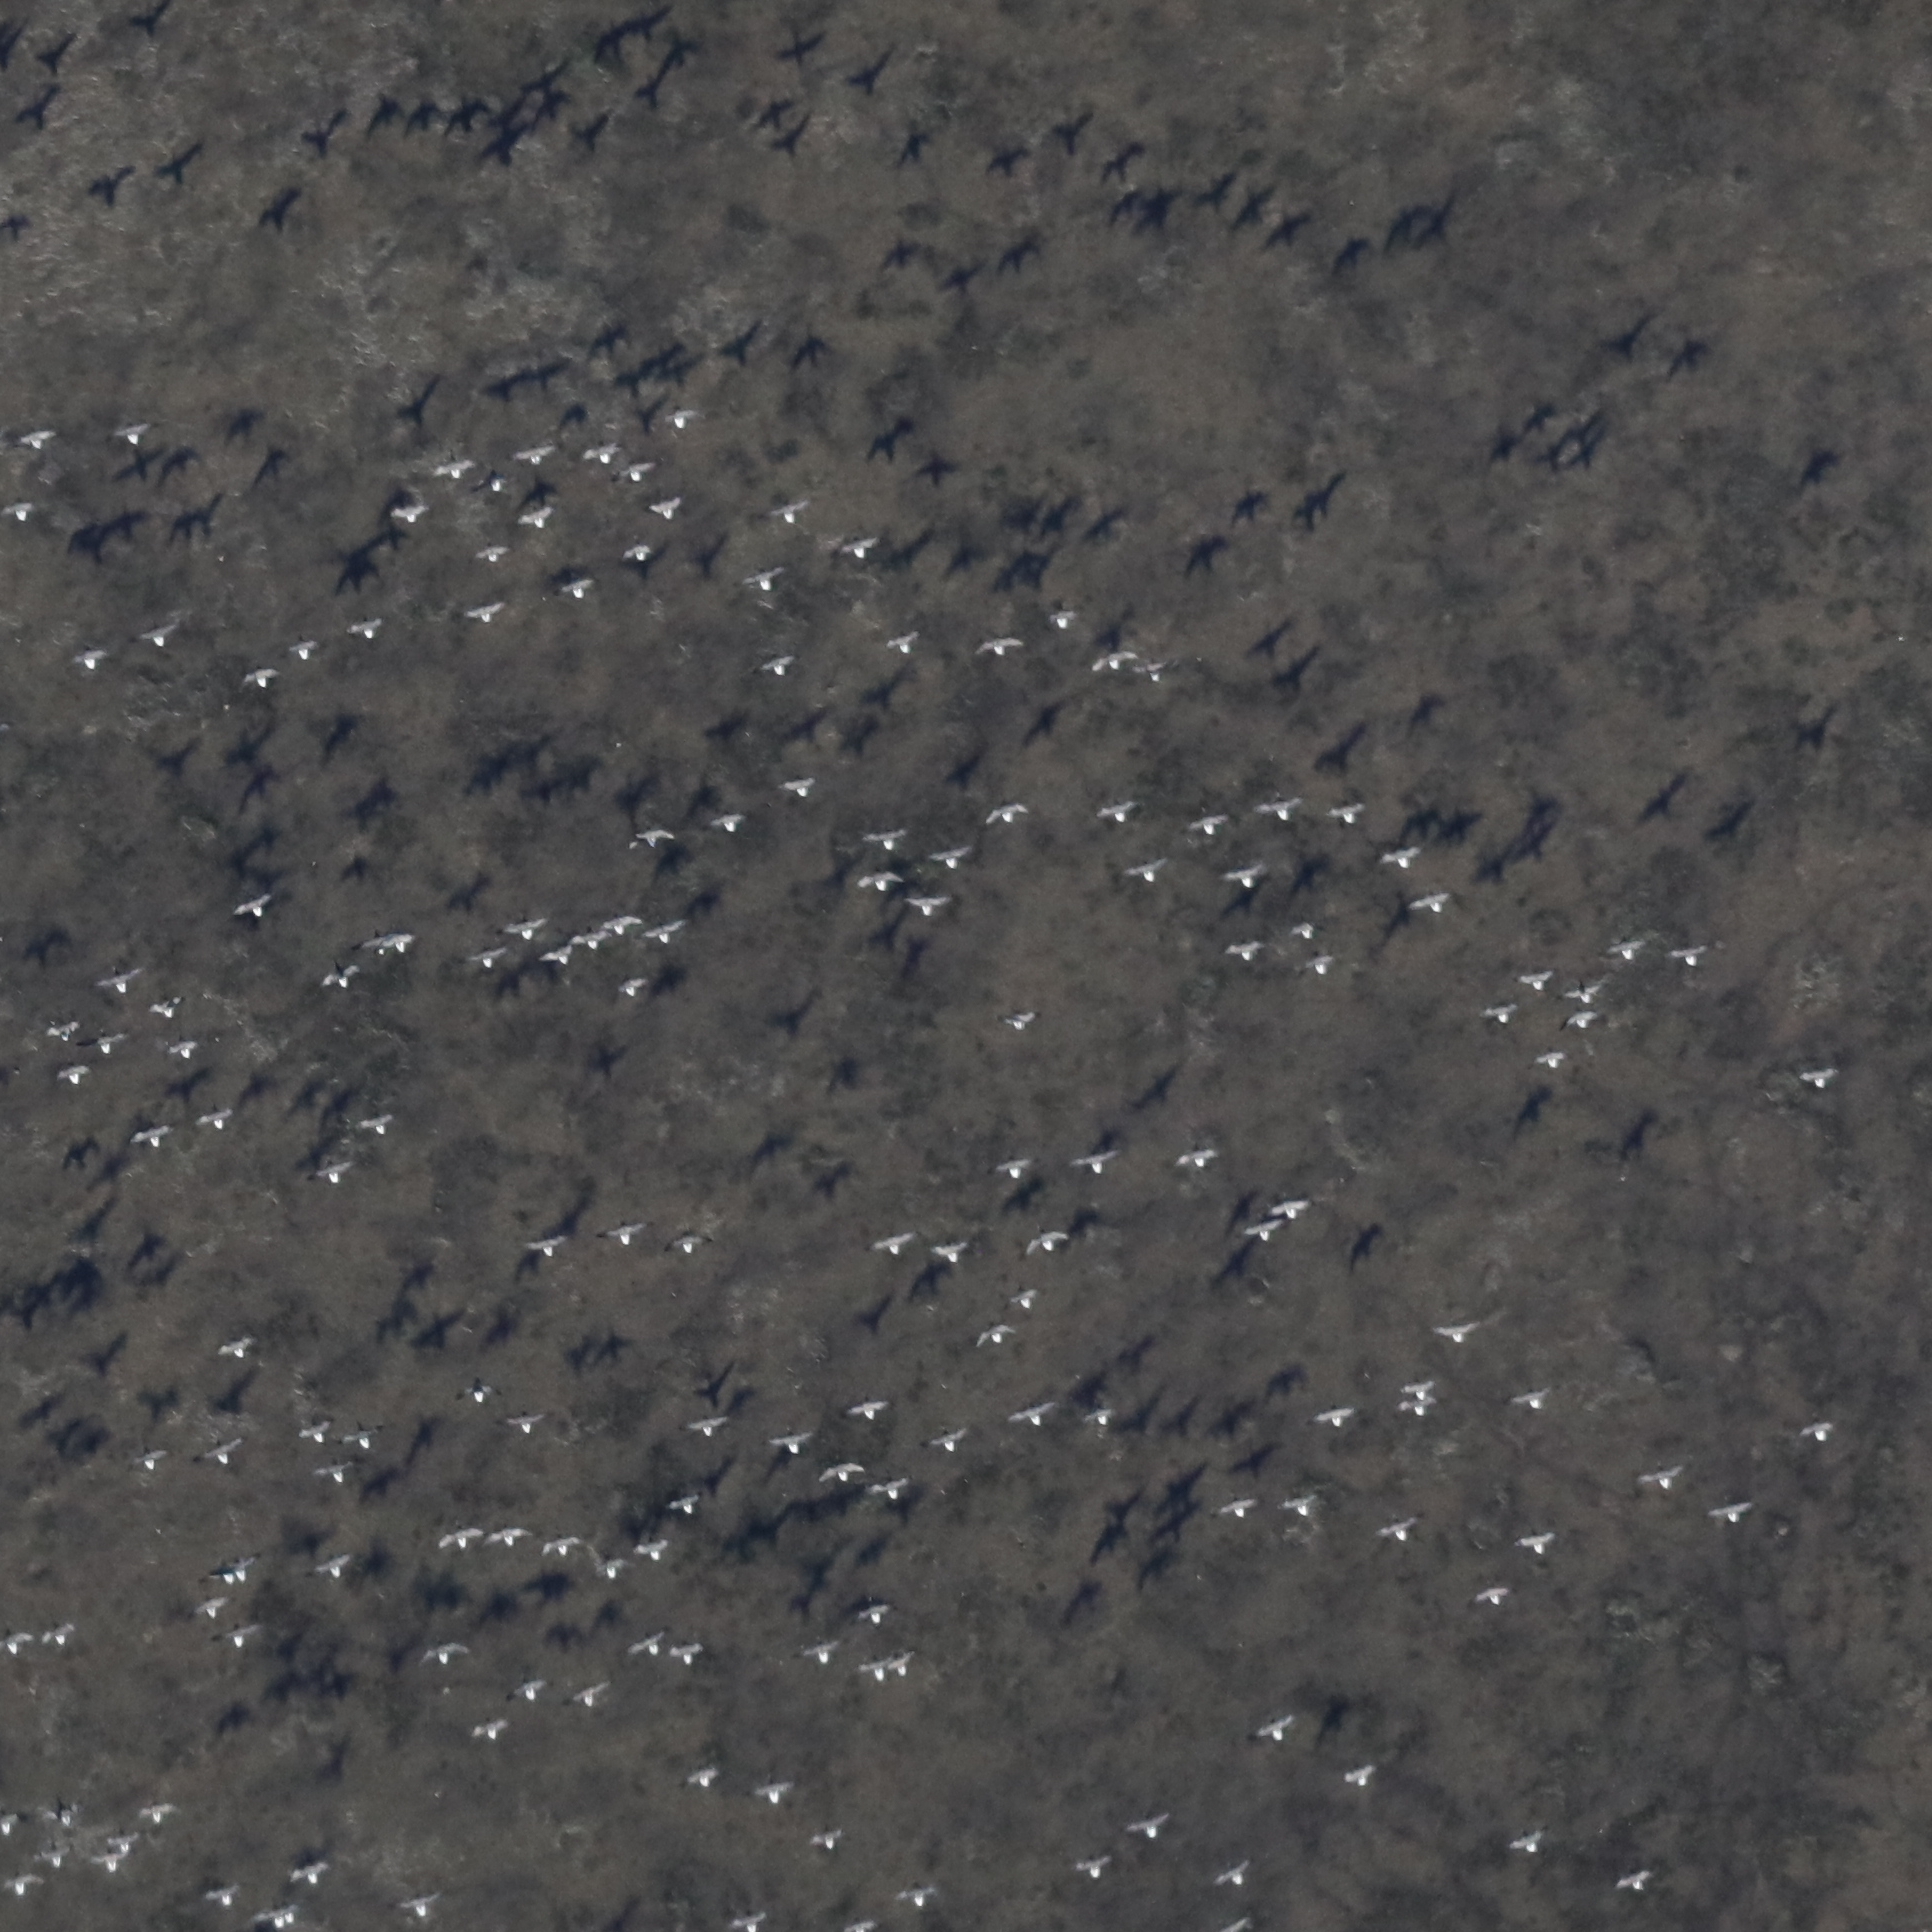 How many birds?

170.